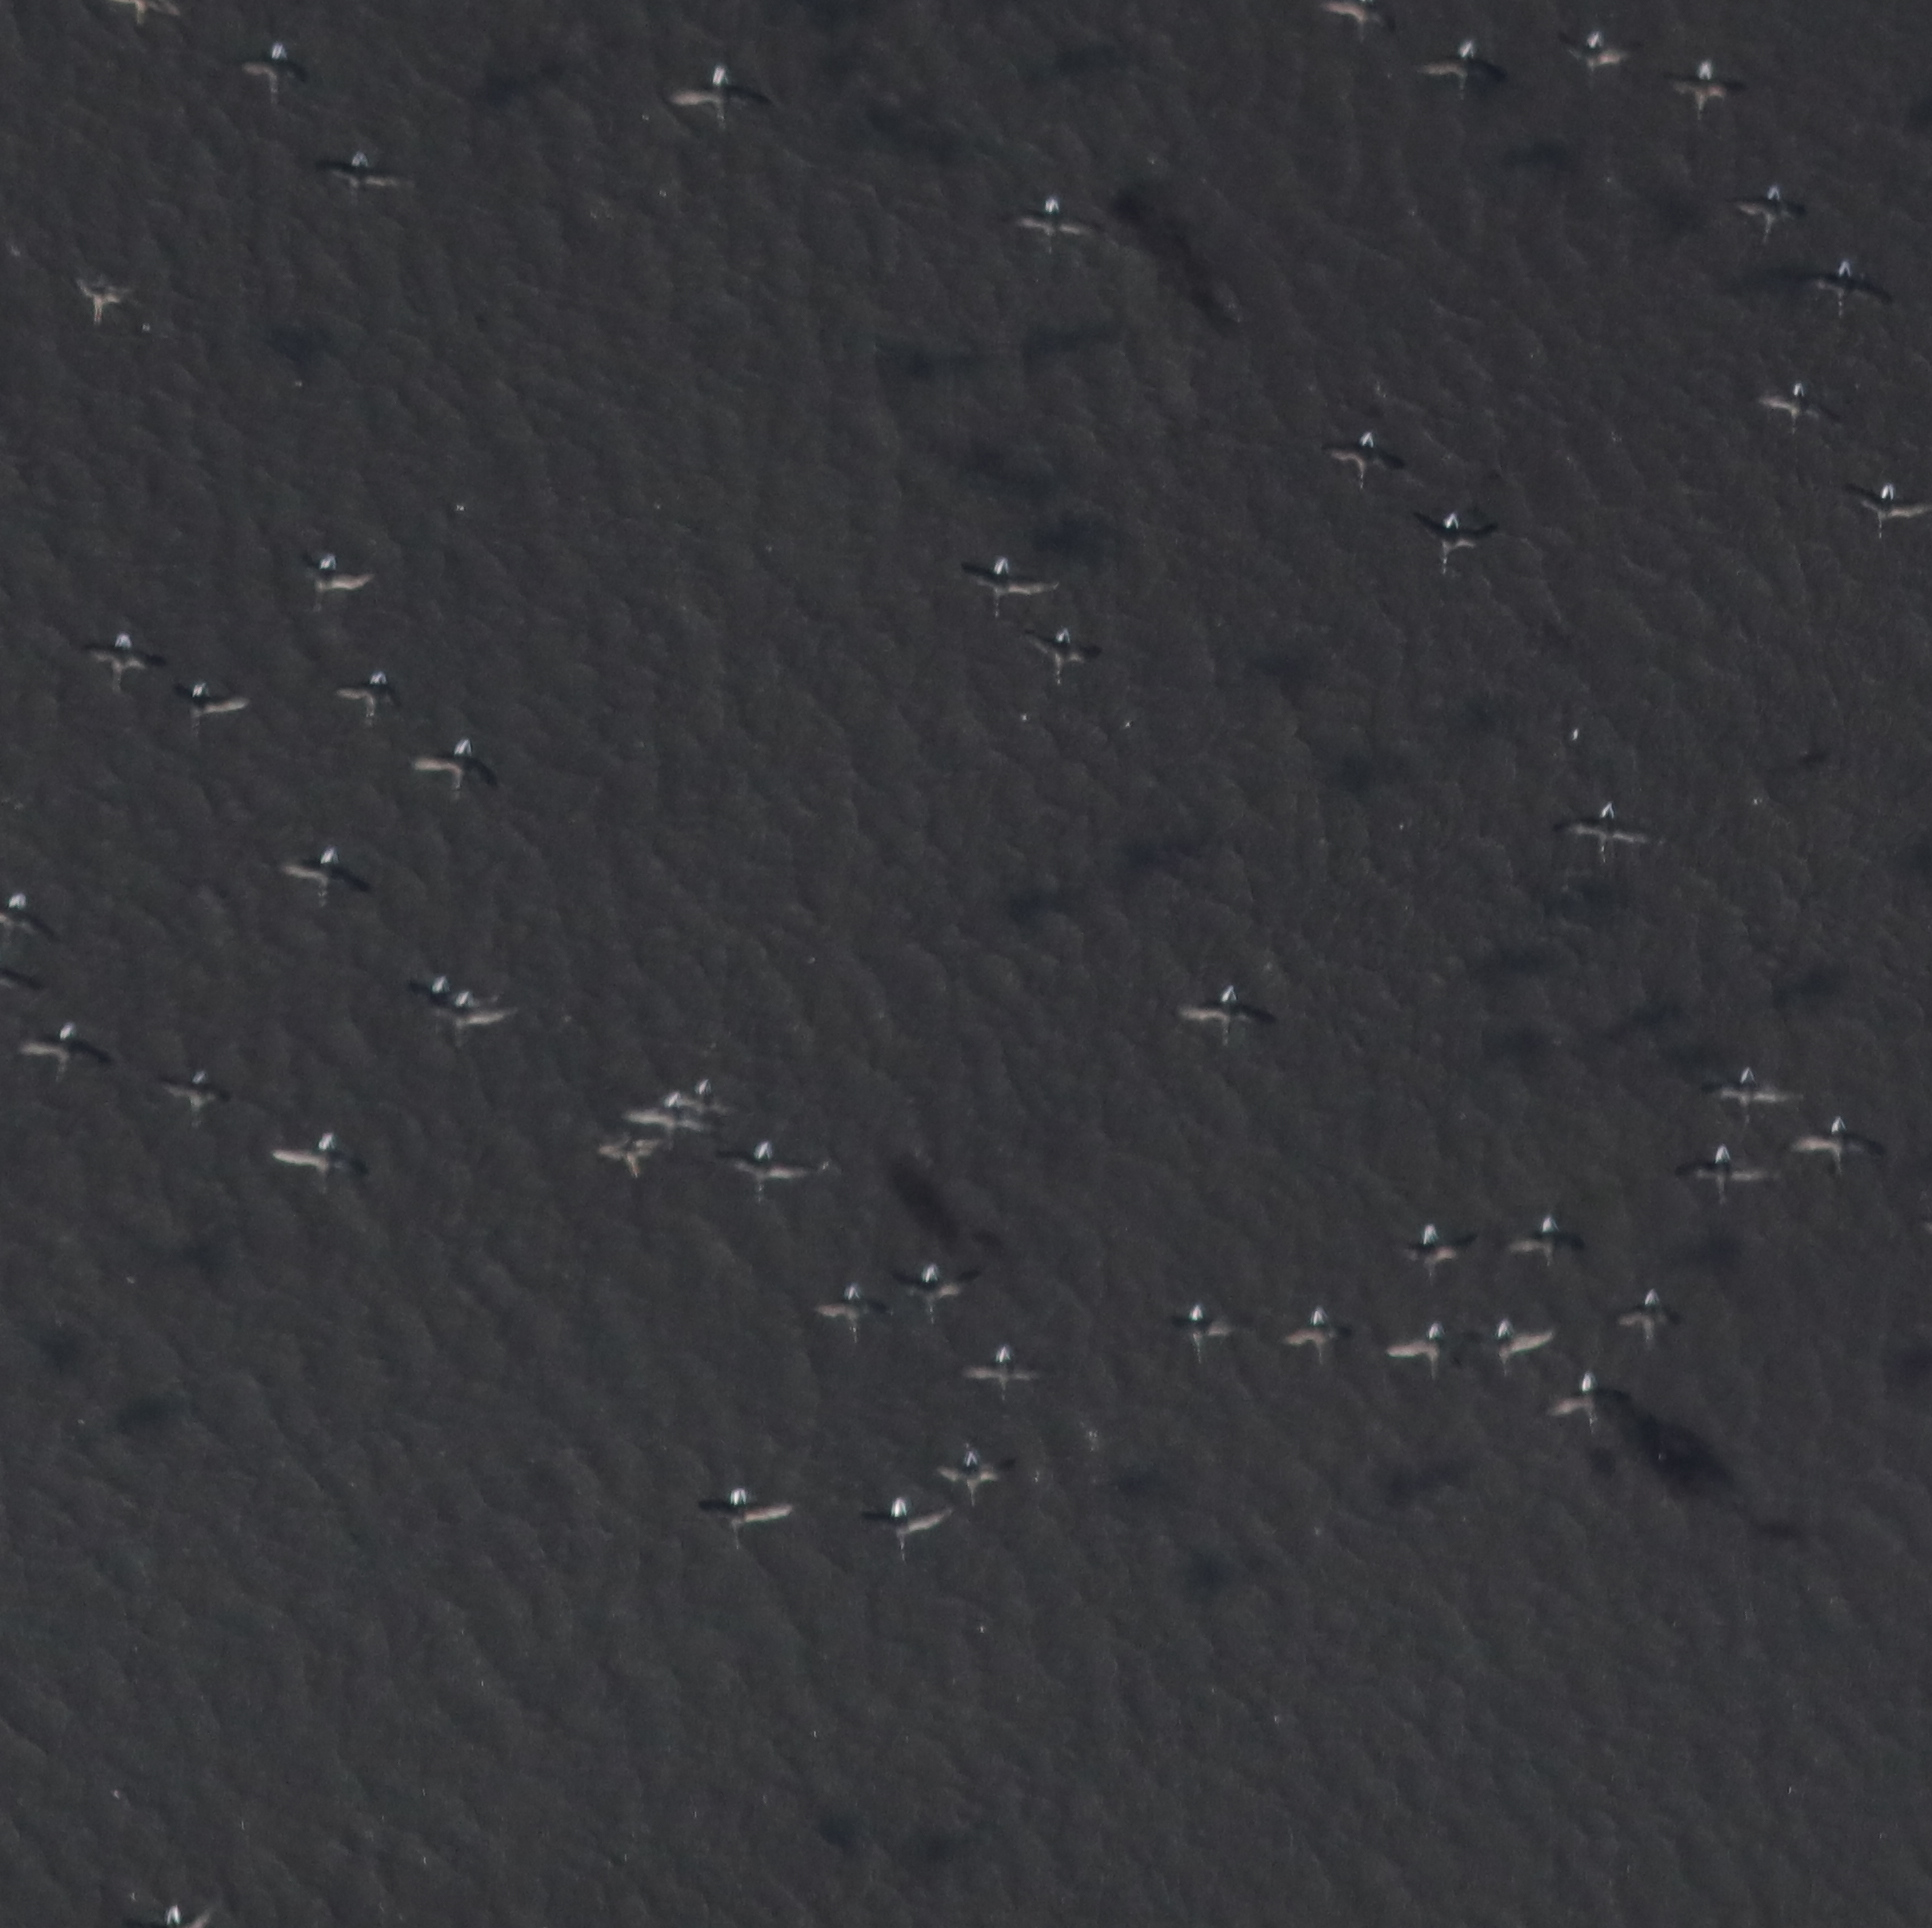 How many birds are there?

52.